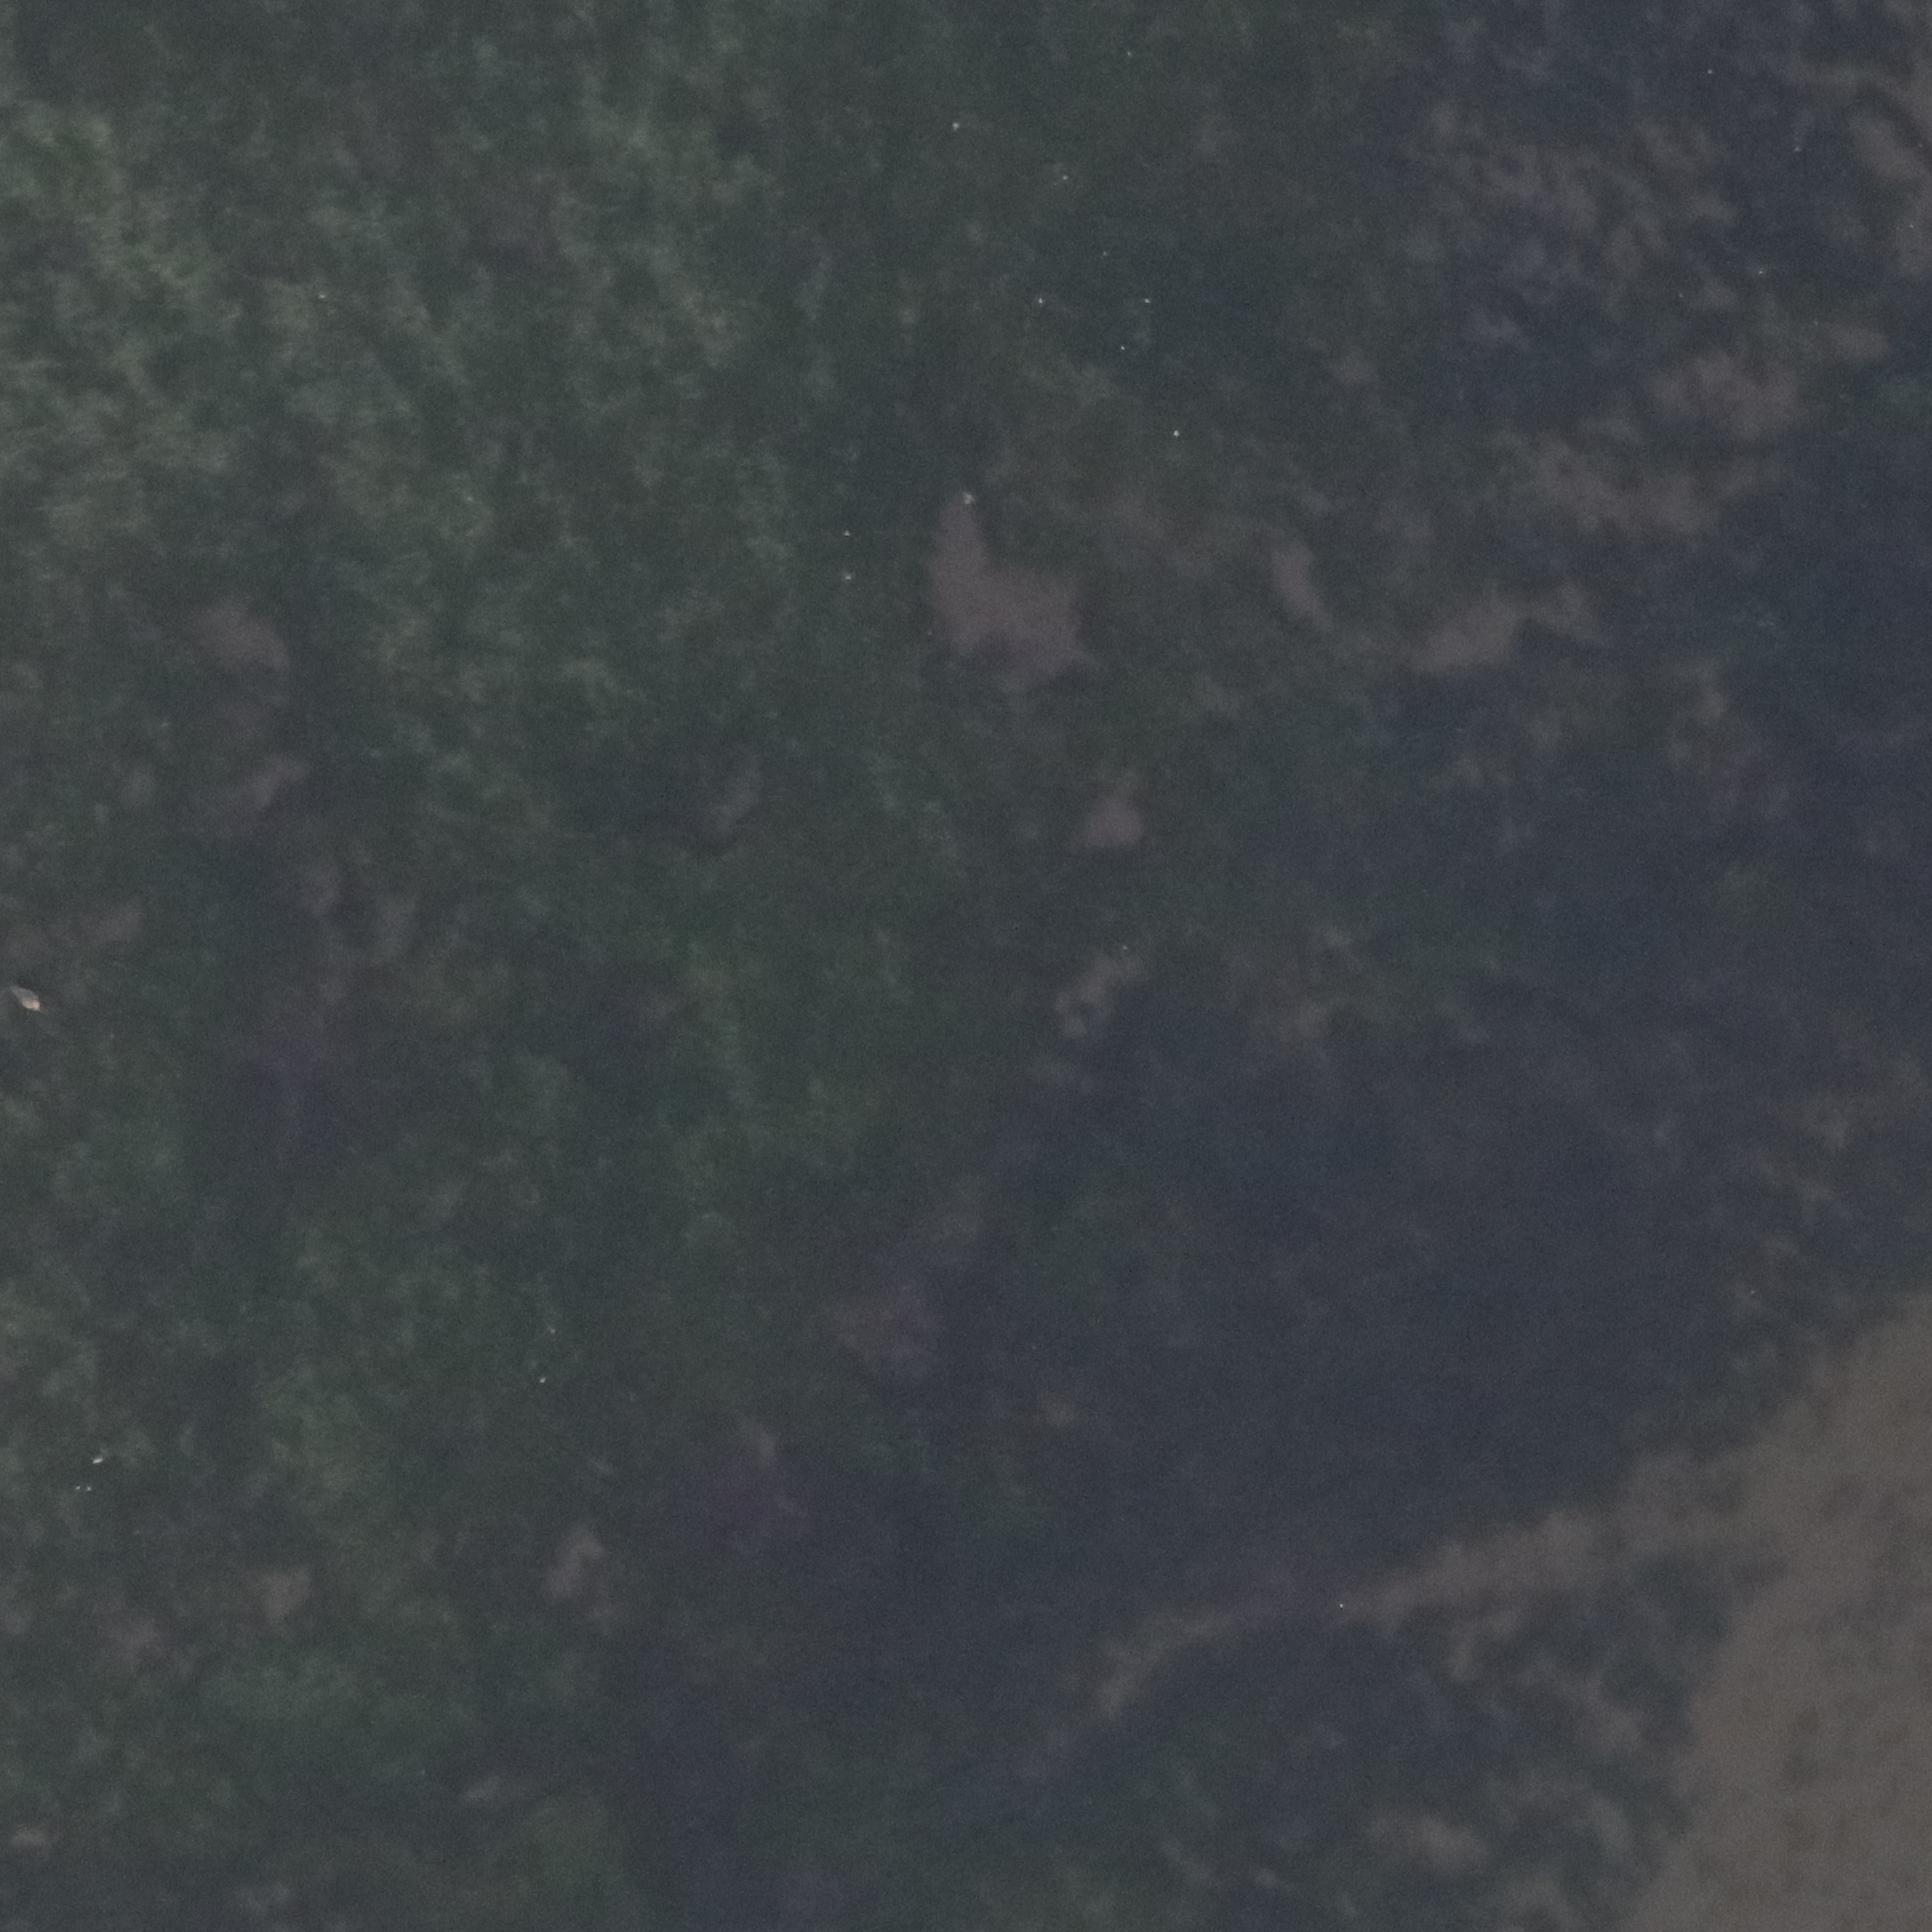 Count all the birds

1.